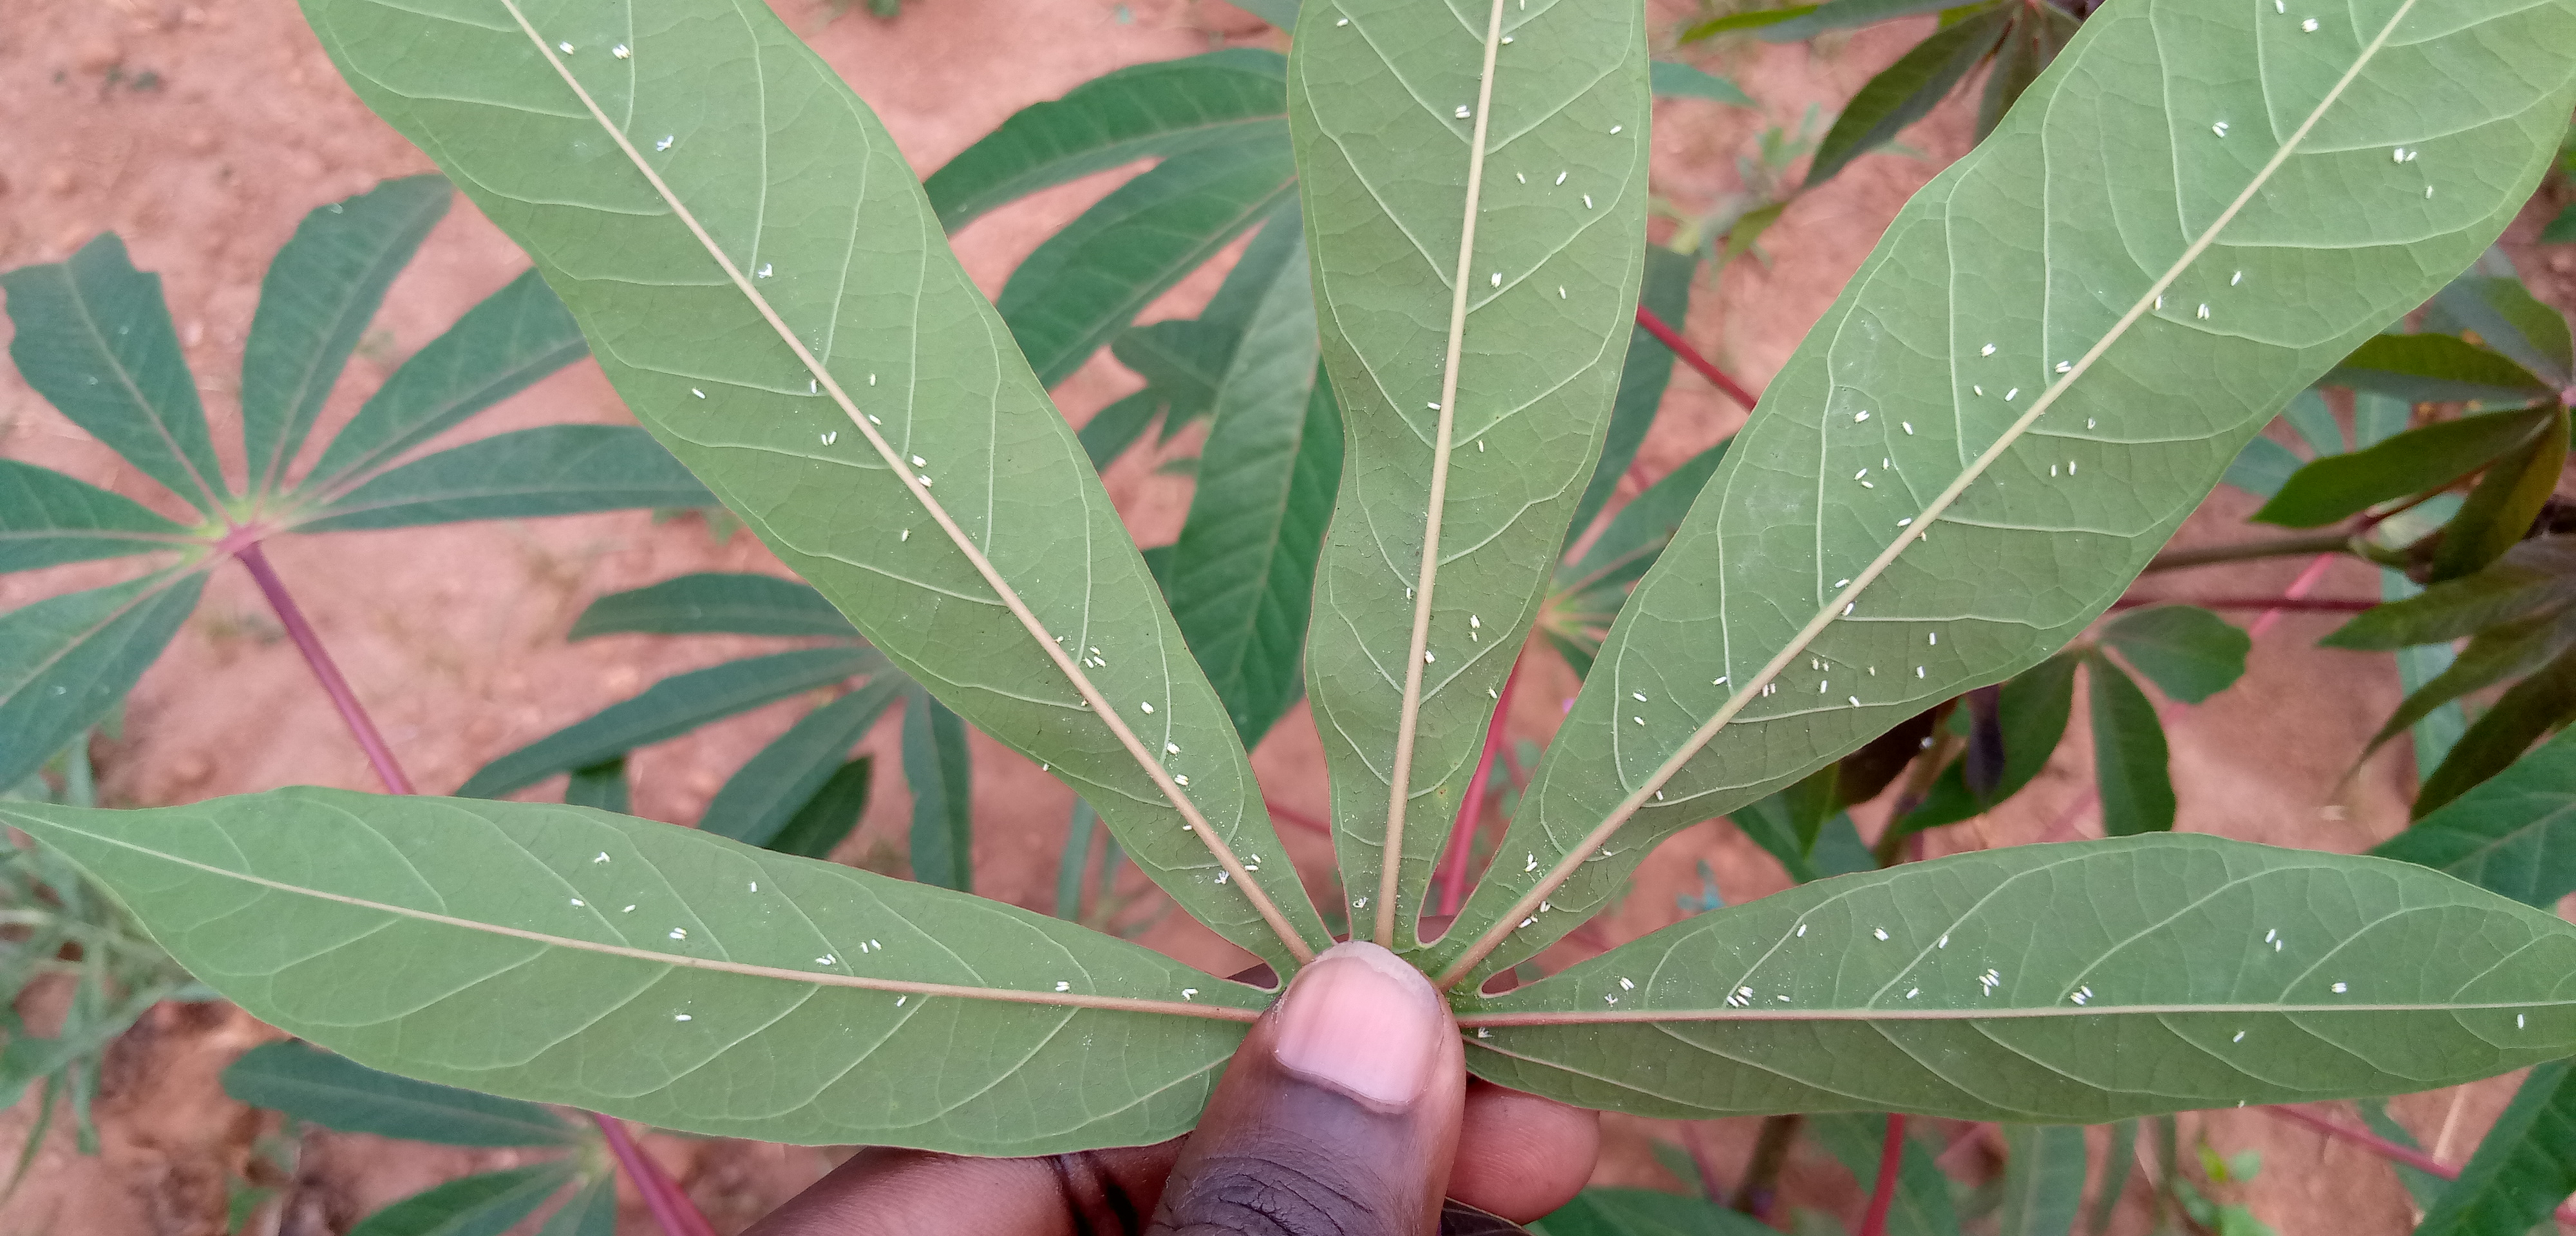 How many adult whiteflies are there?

107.